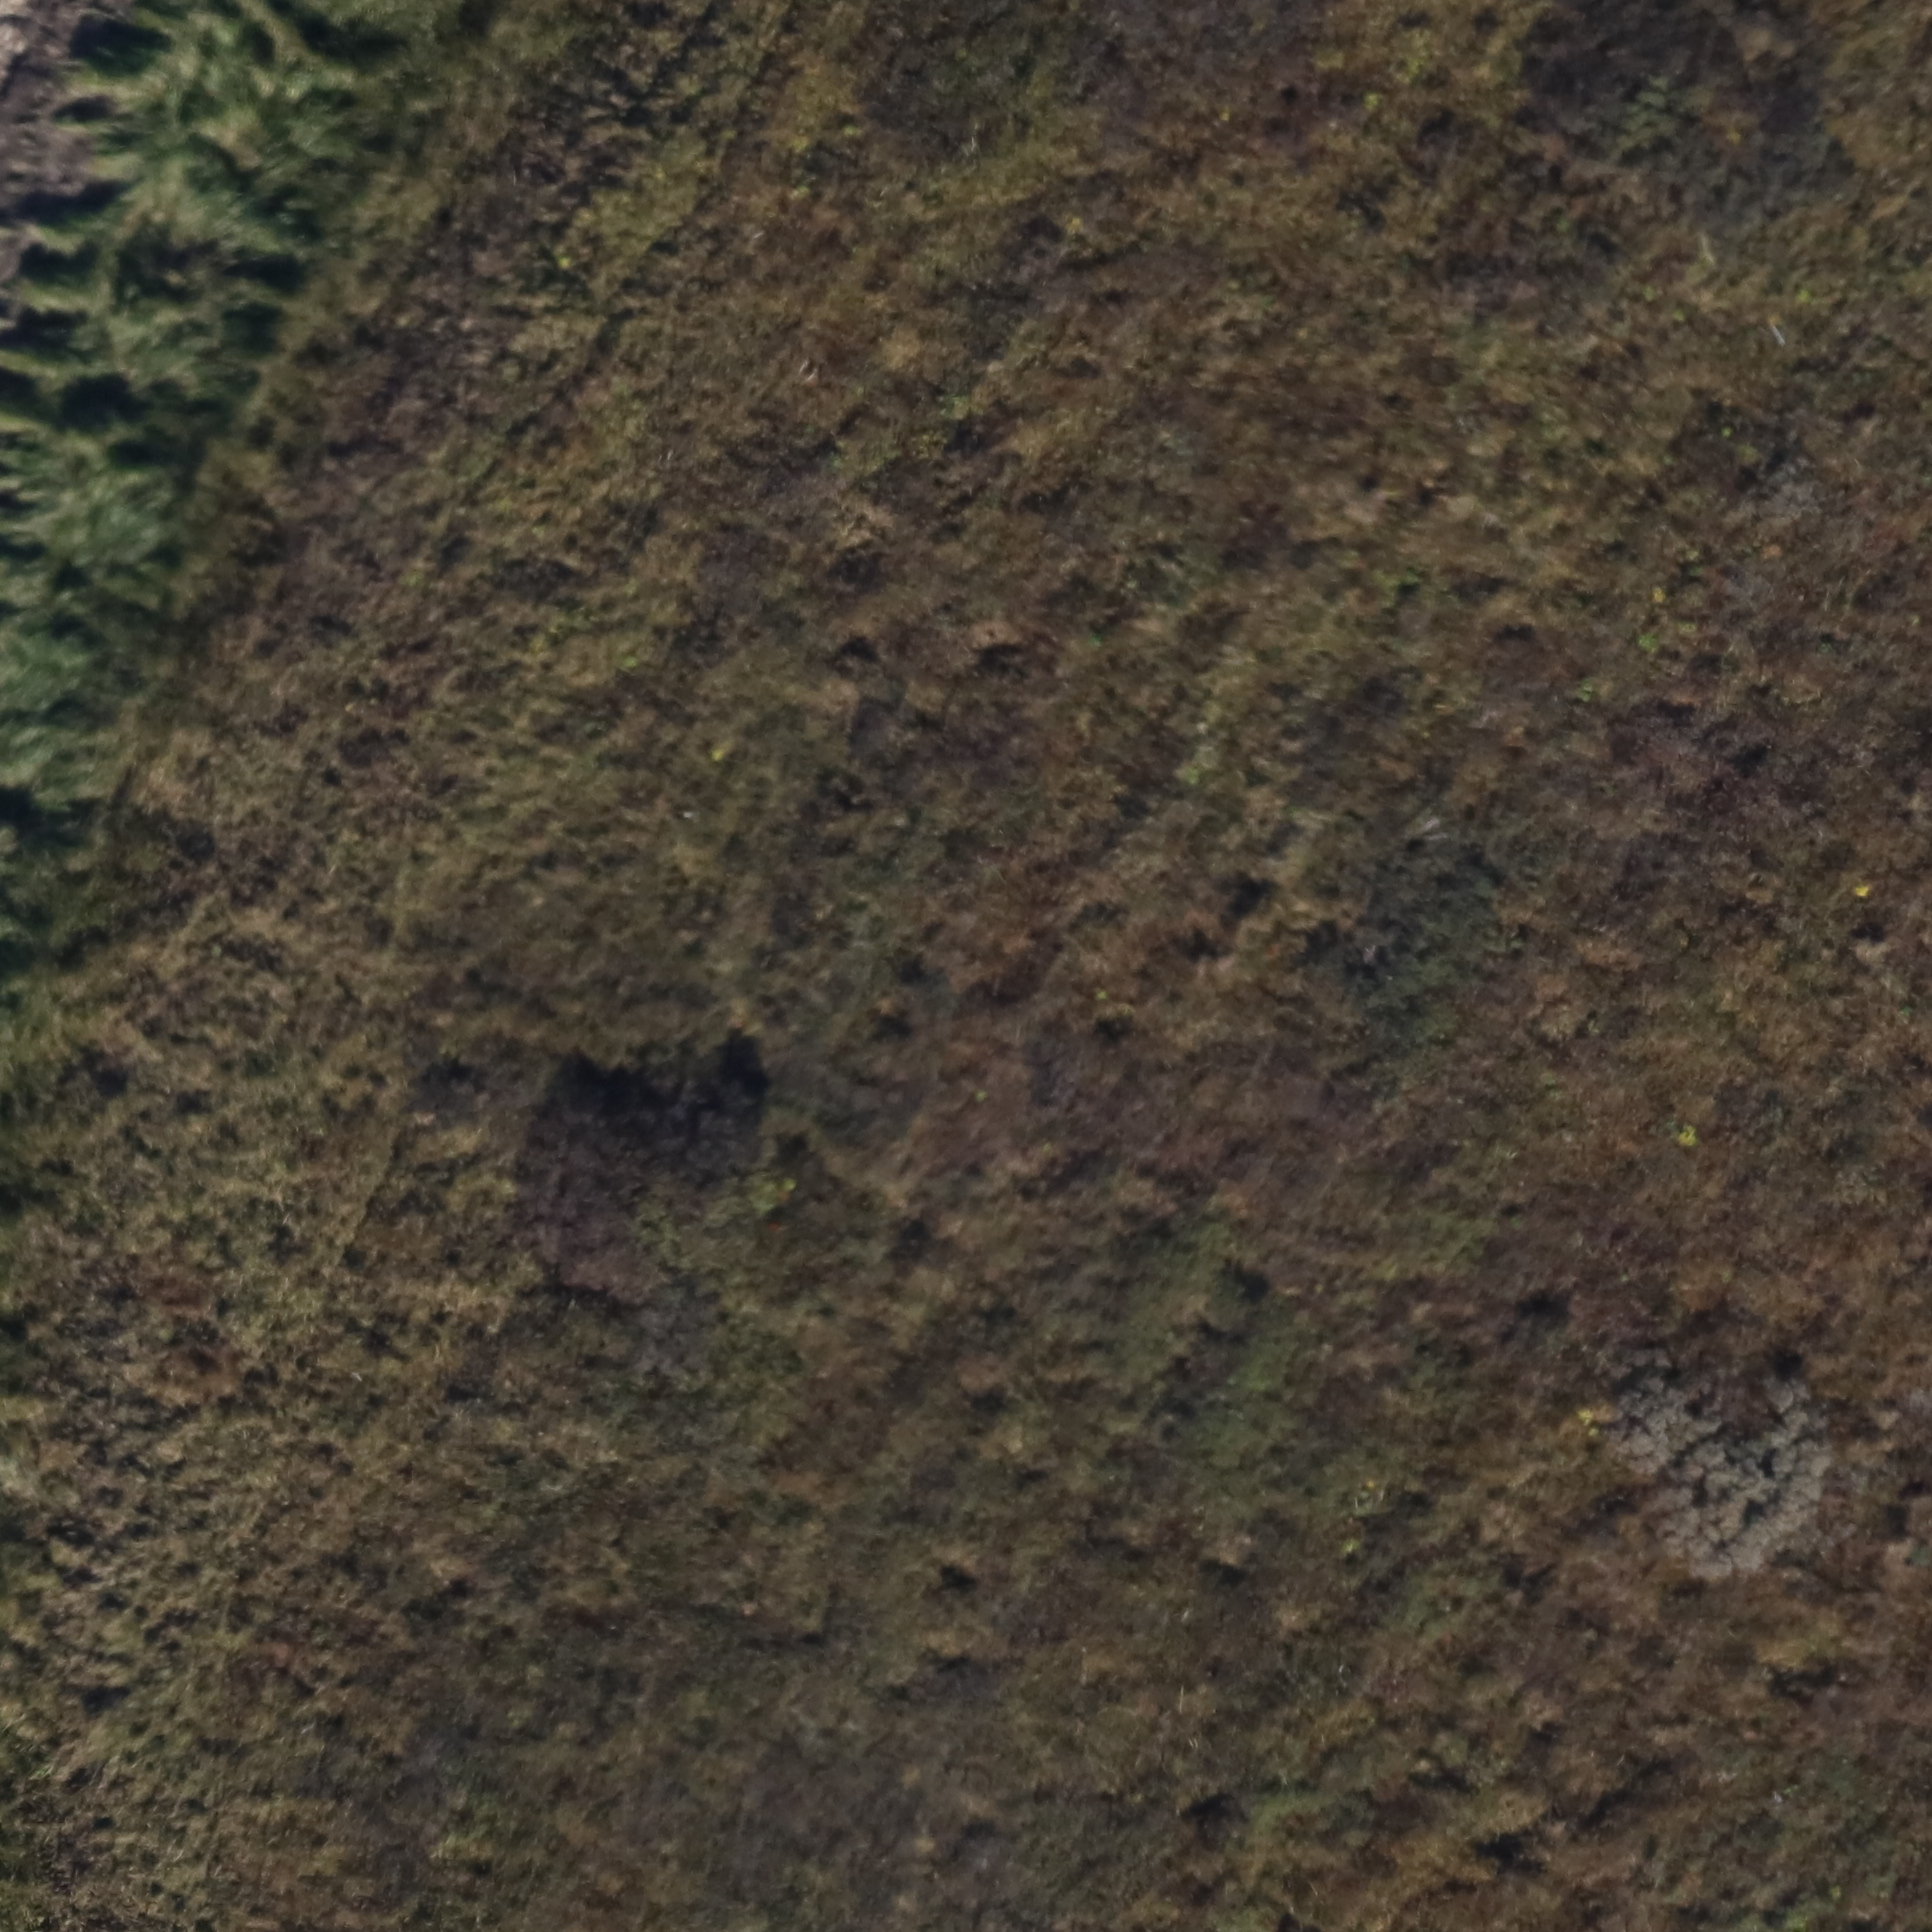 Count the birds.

0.